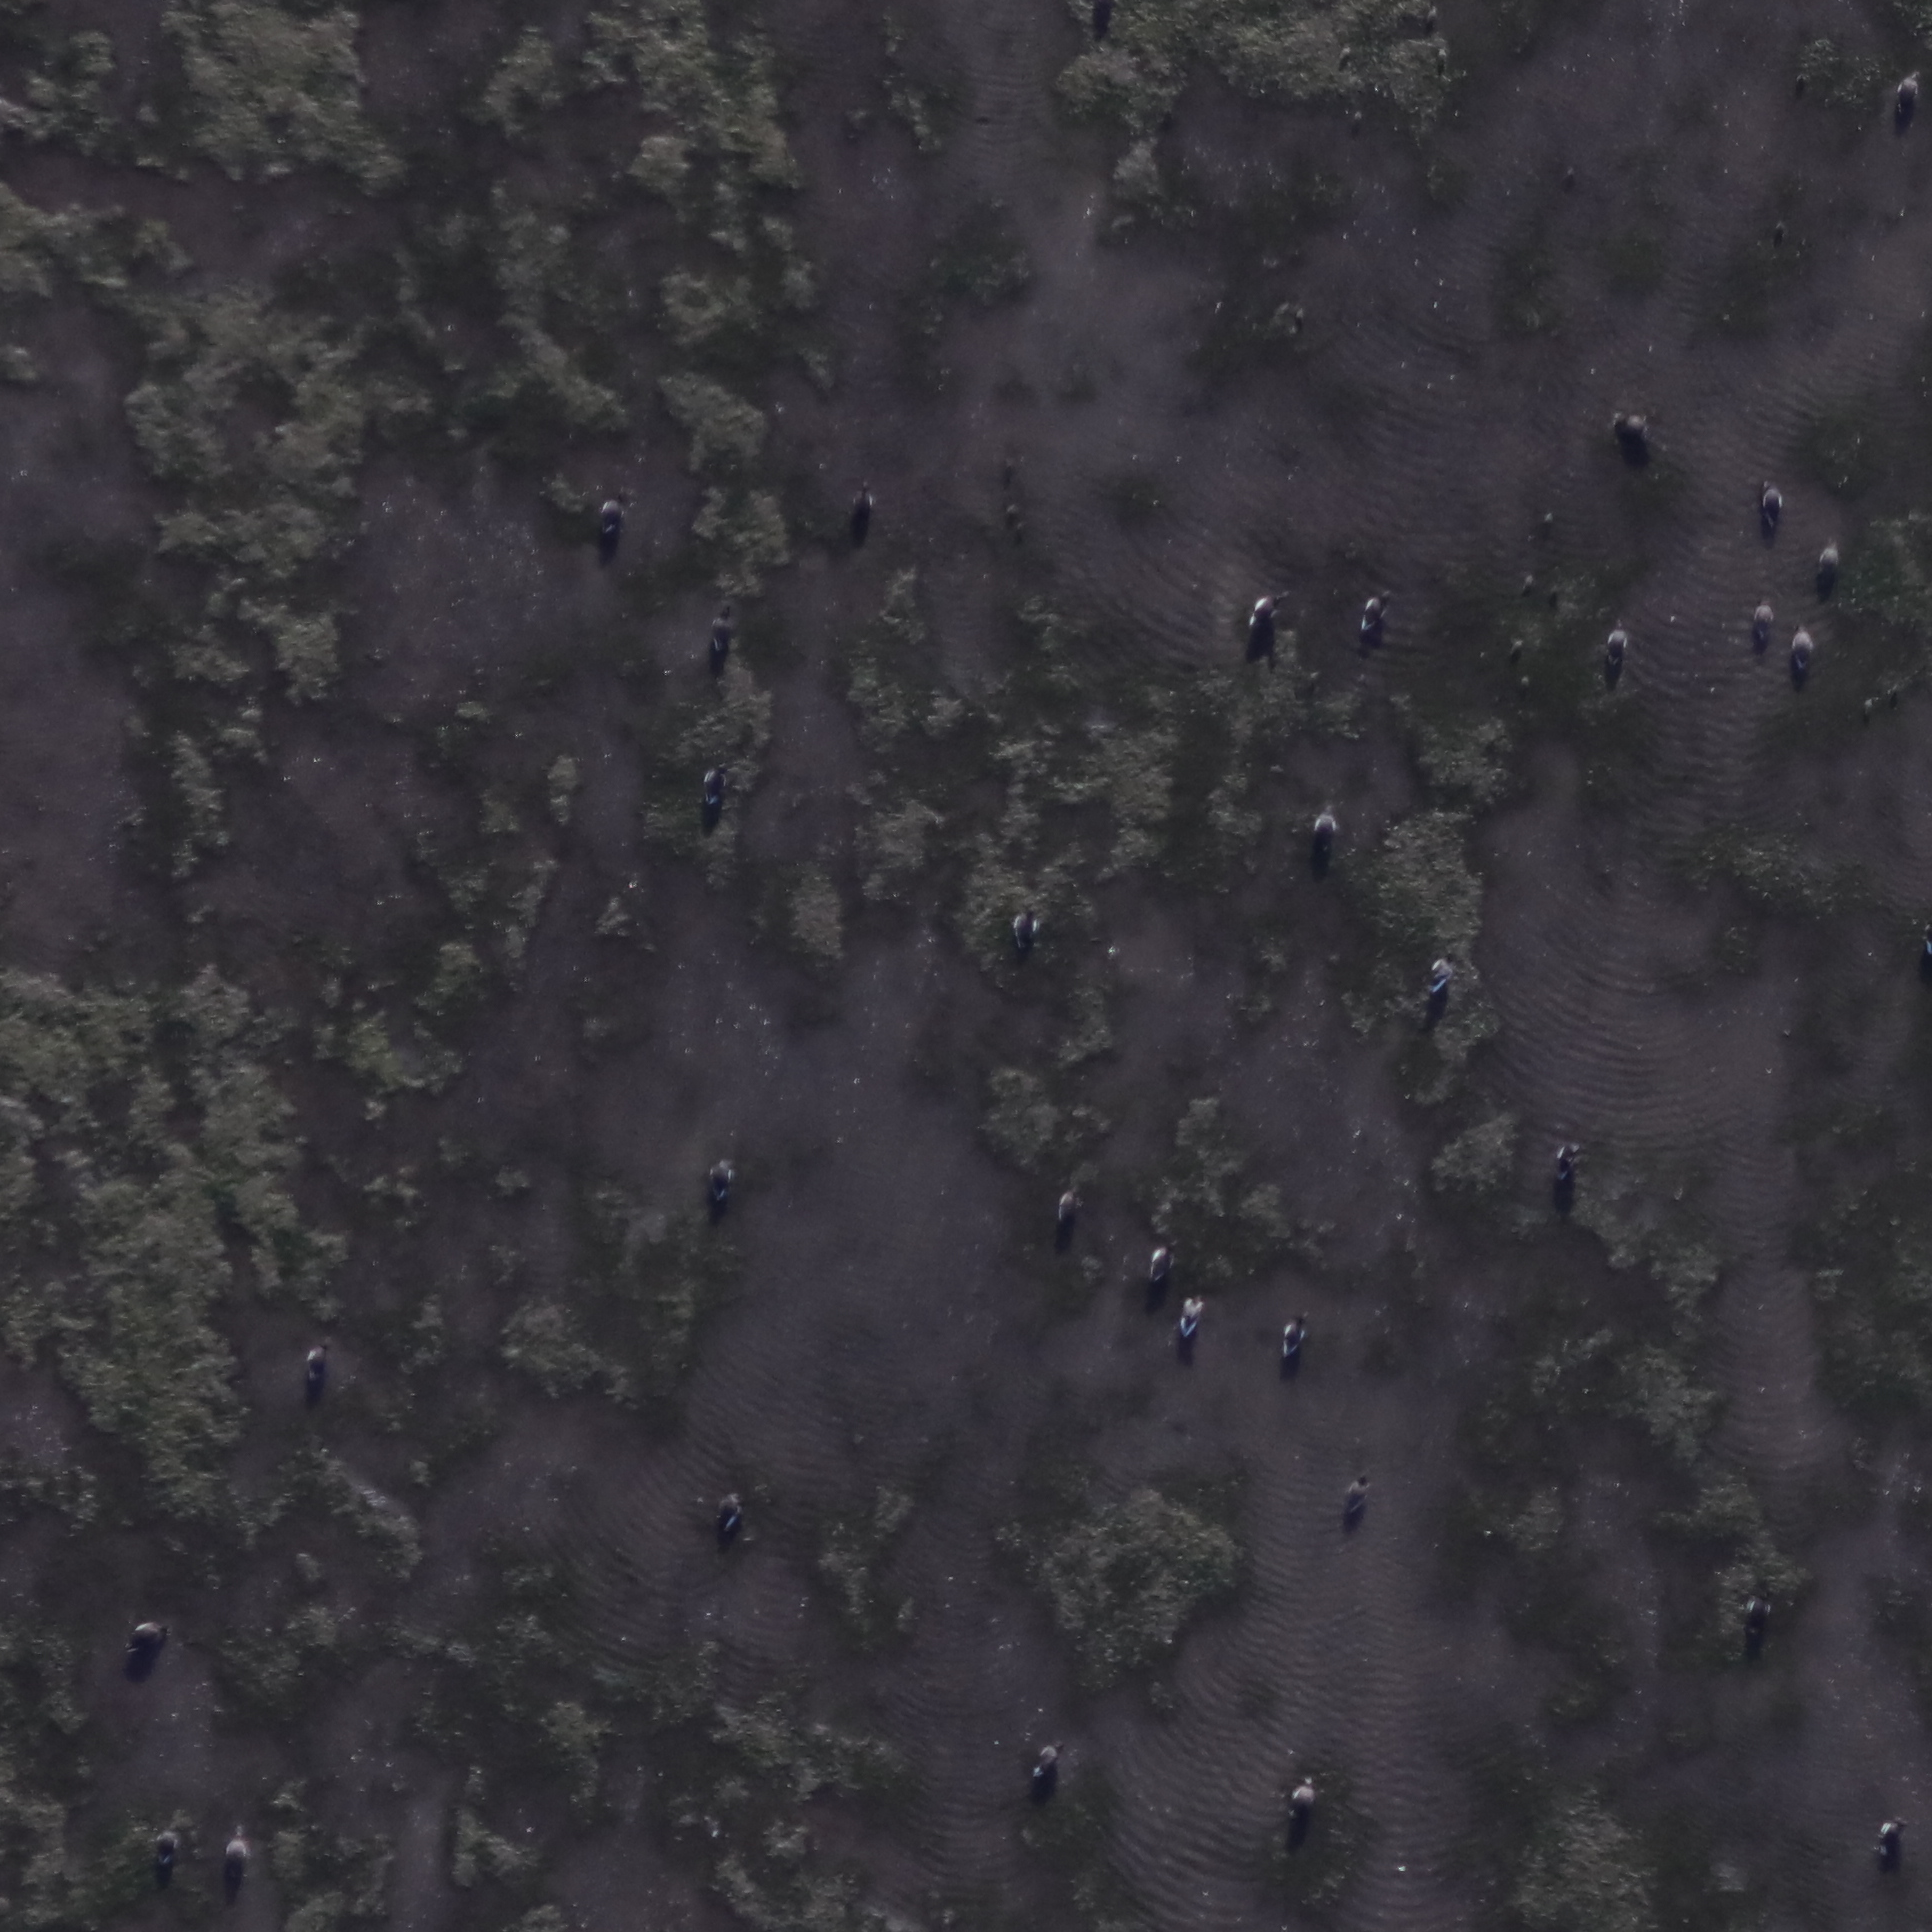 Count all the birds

32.